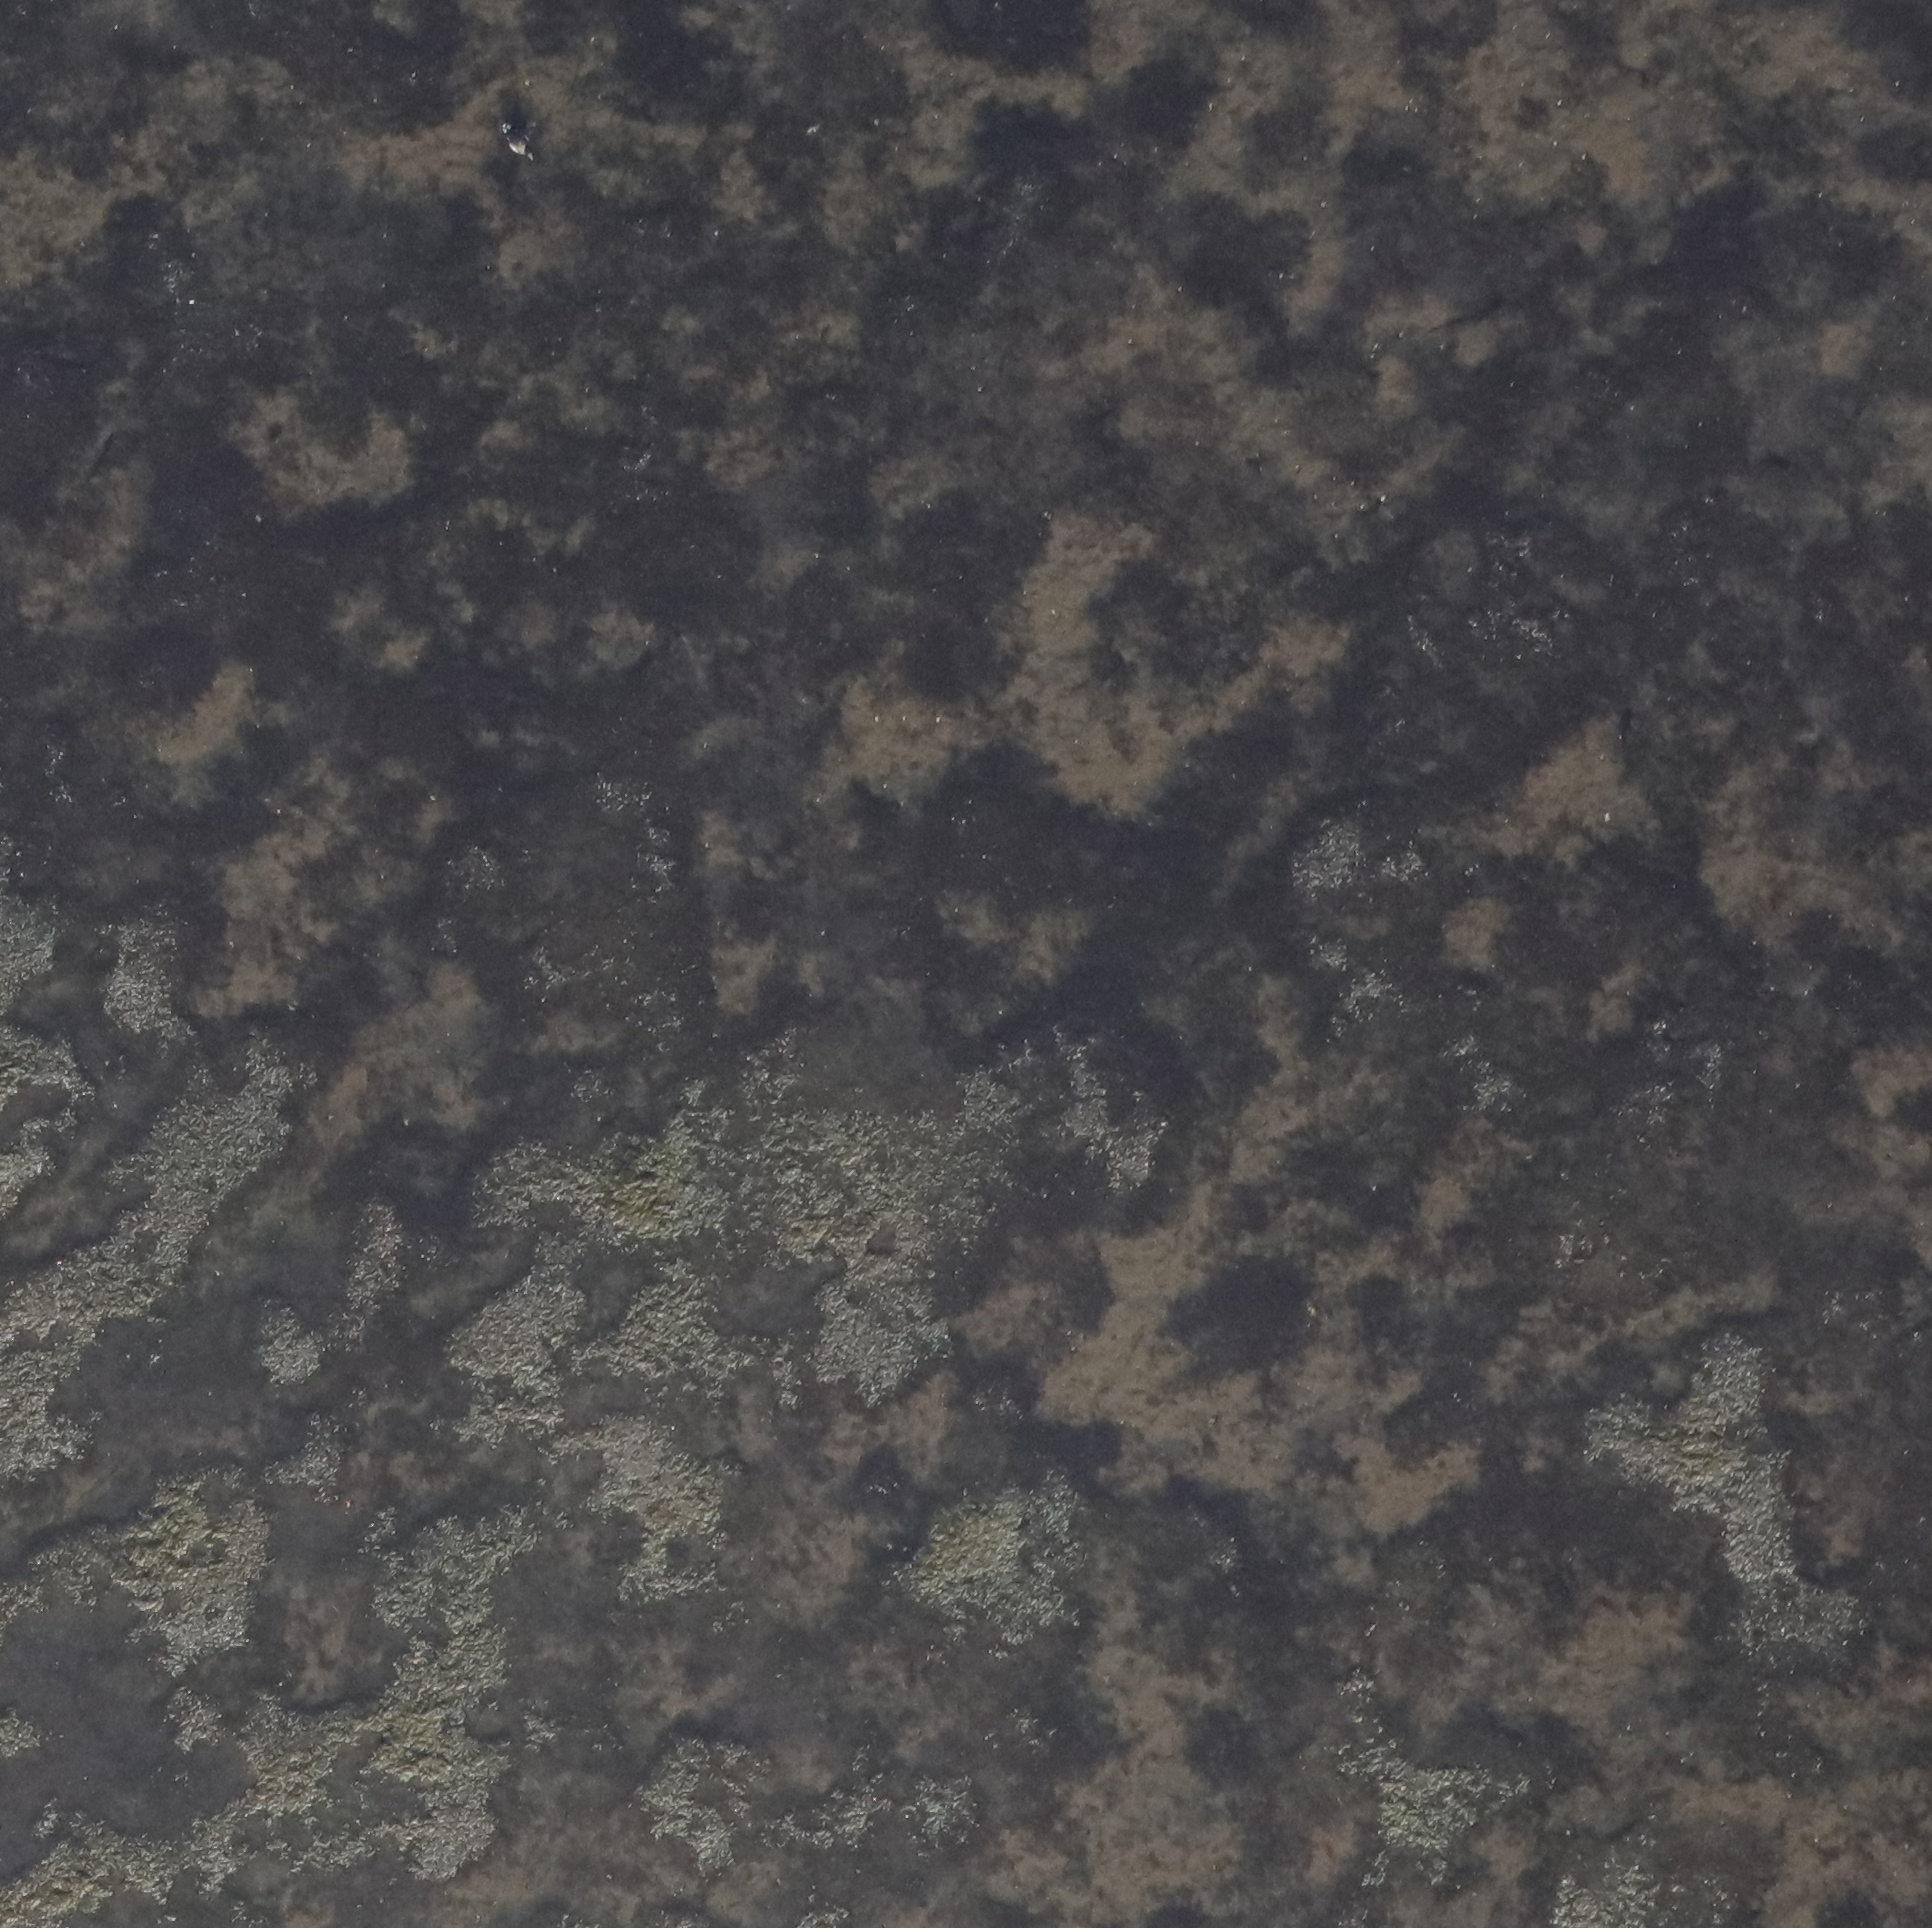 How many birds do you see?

1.